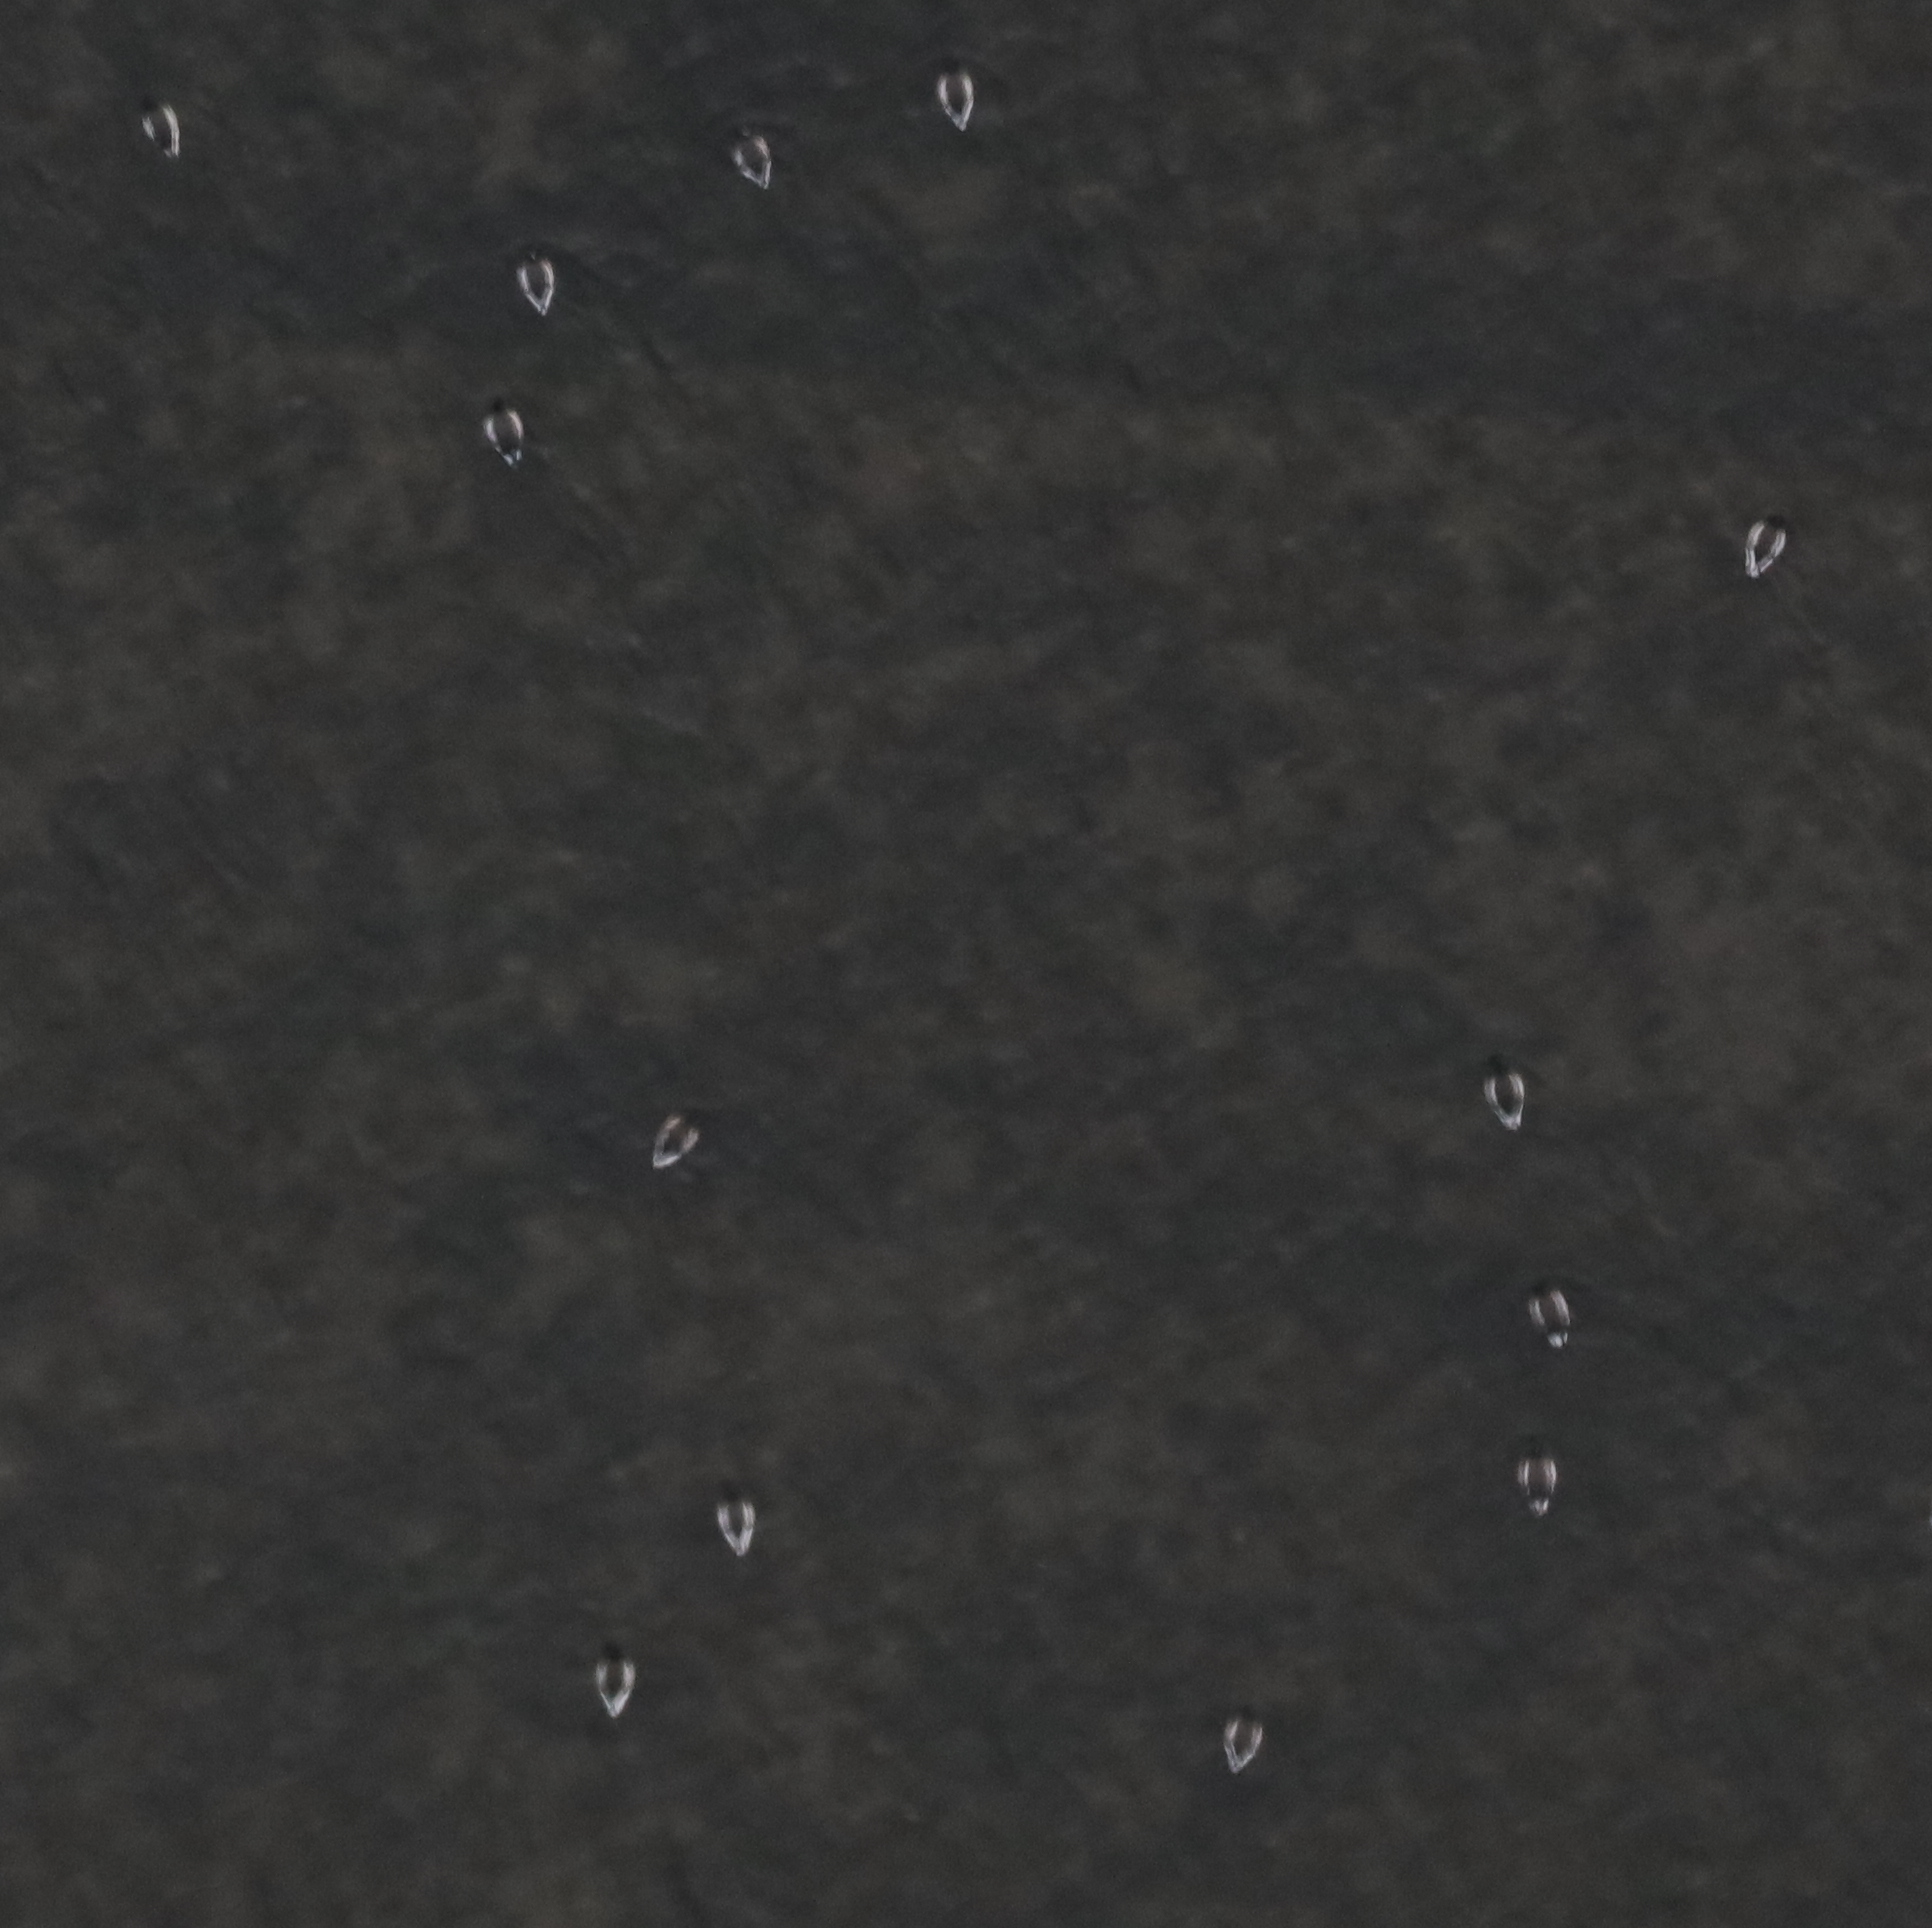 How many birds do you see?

13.